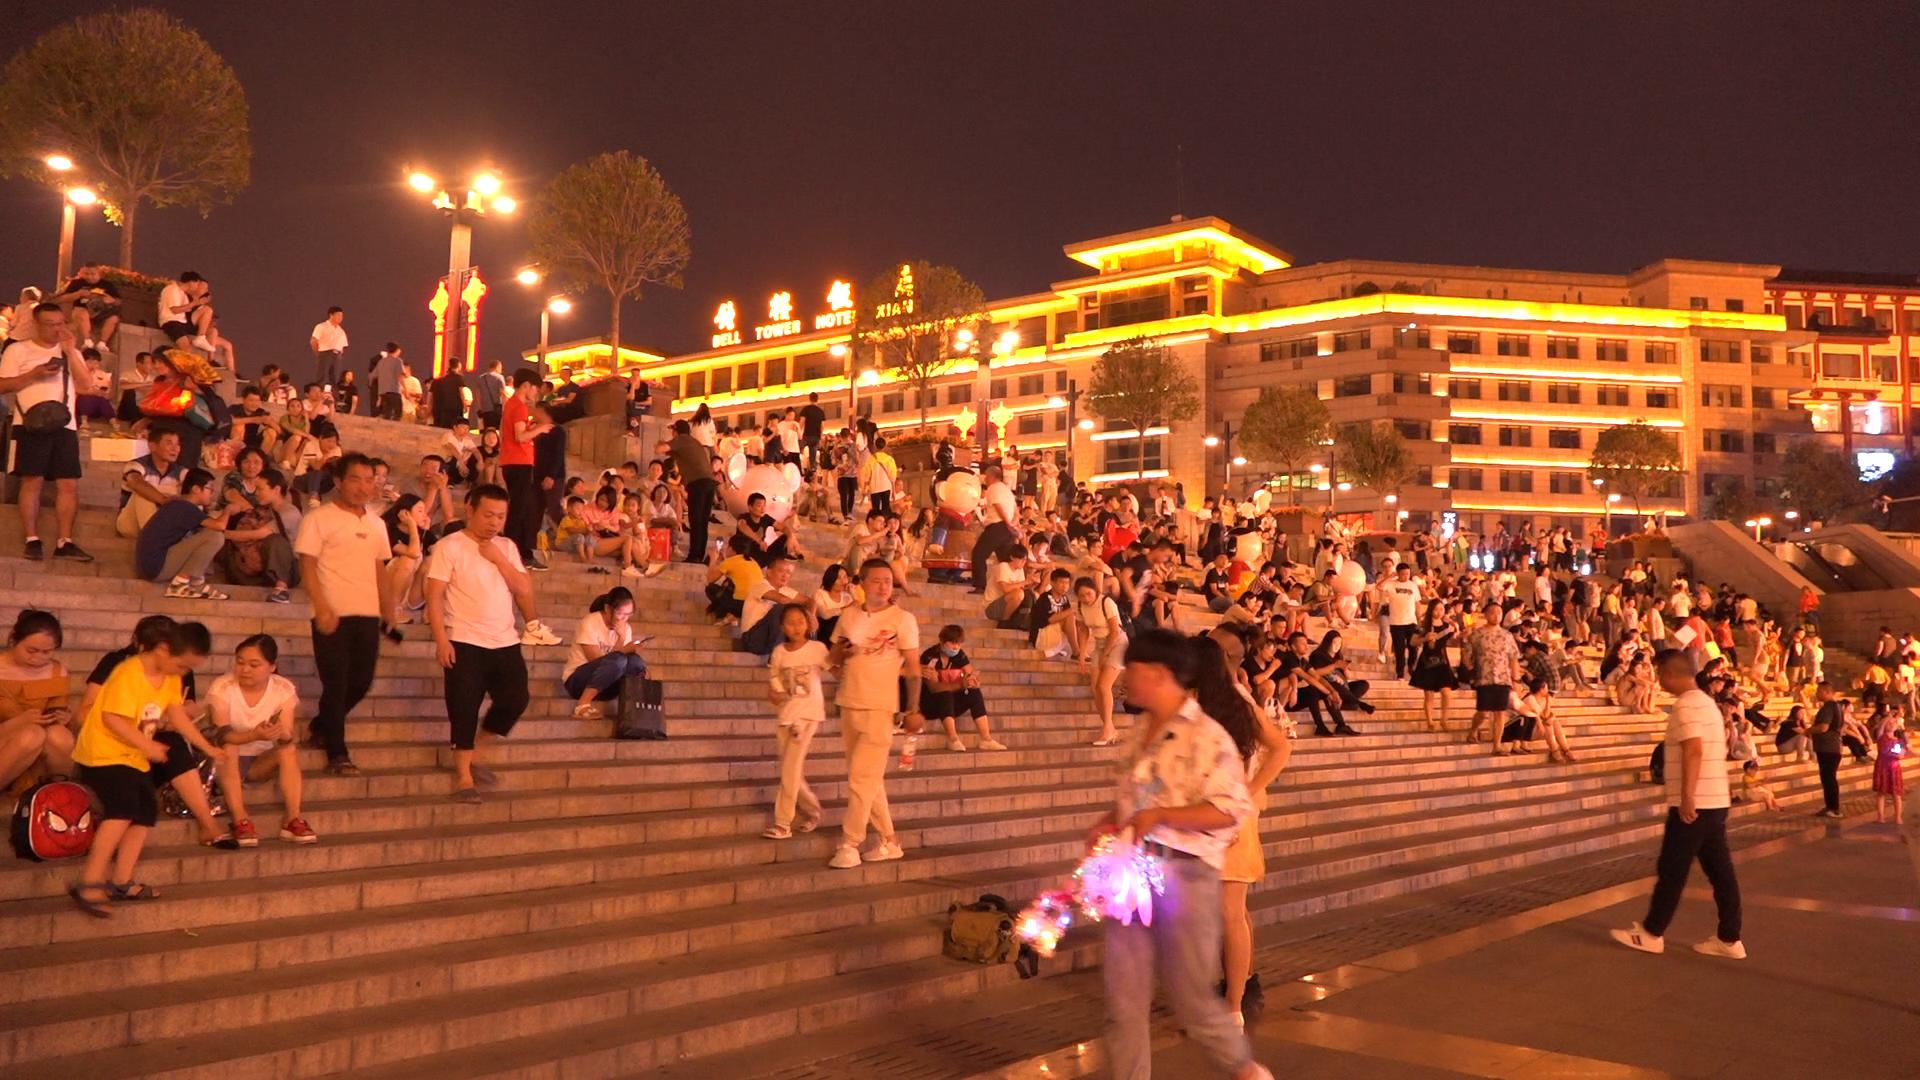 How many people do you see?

205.